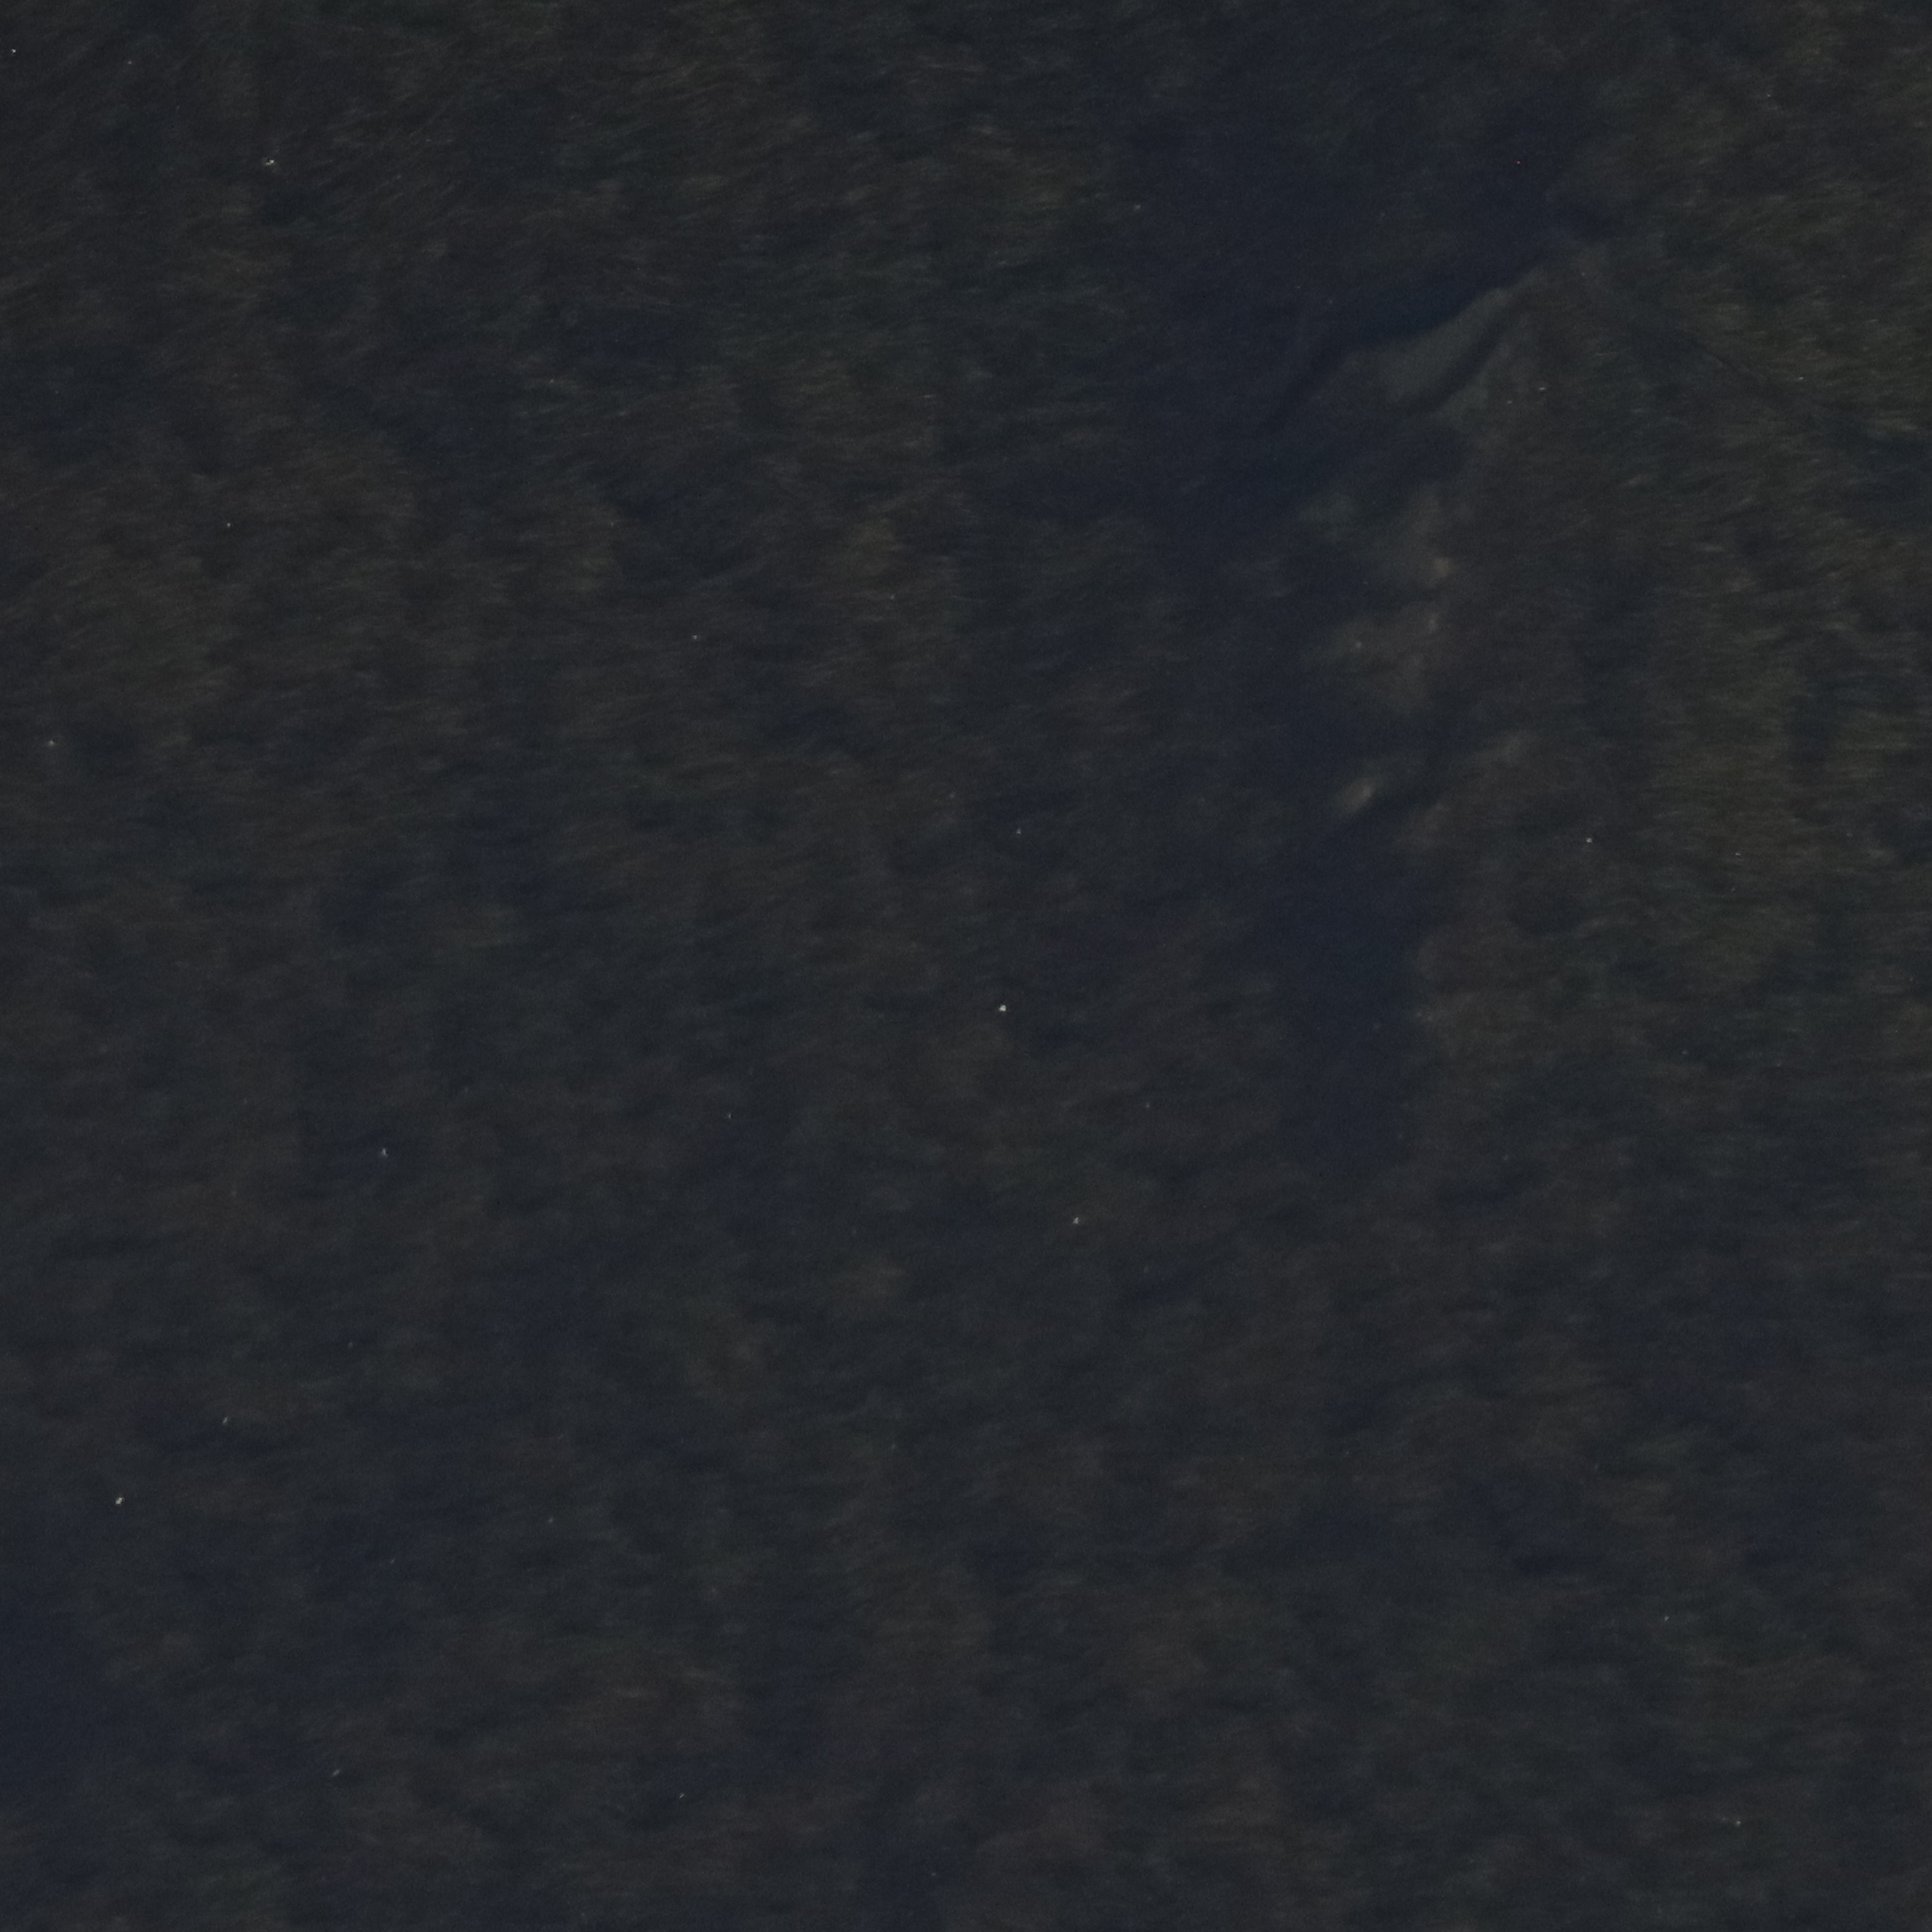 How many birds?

0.